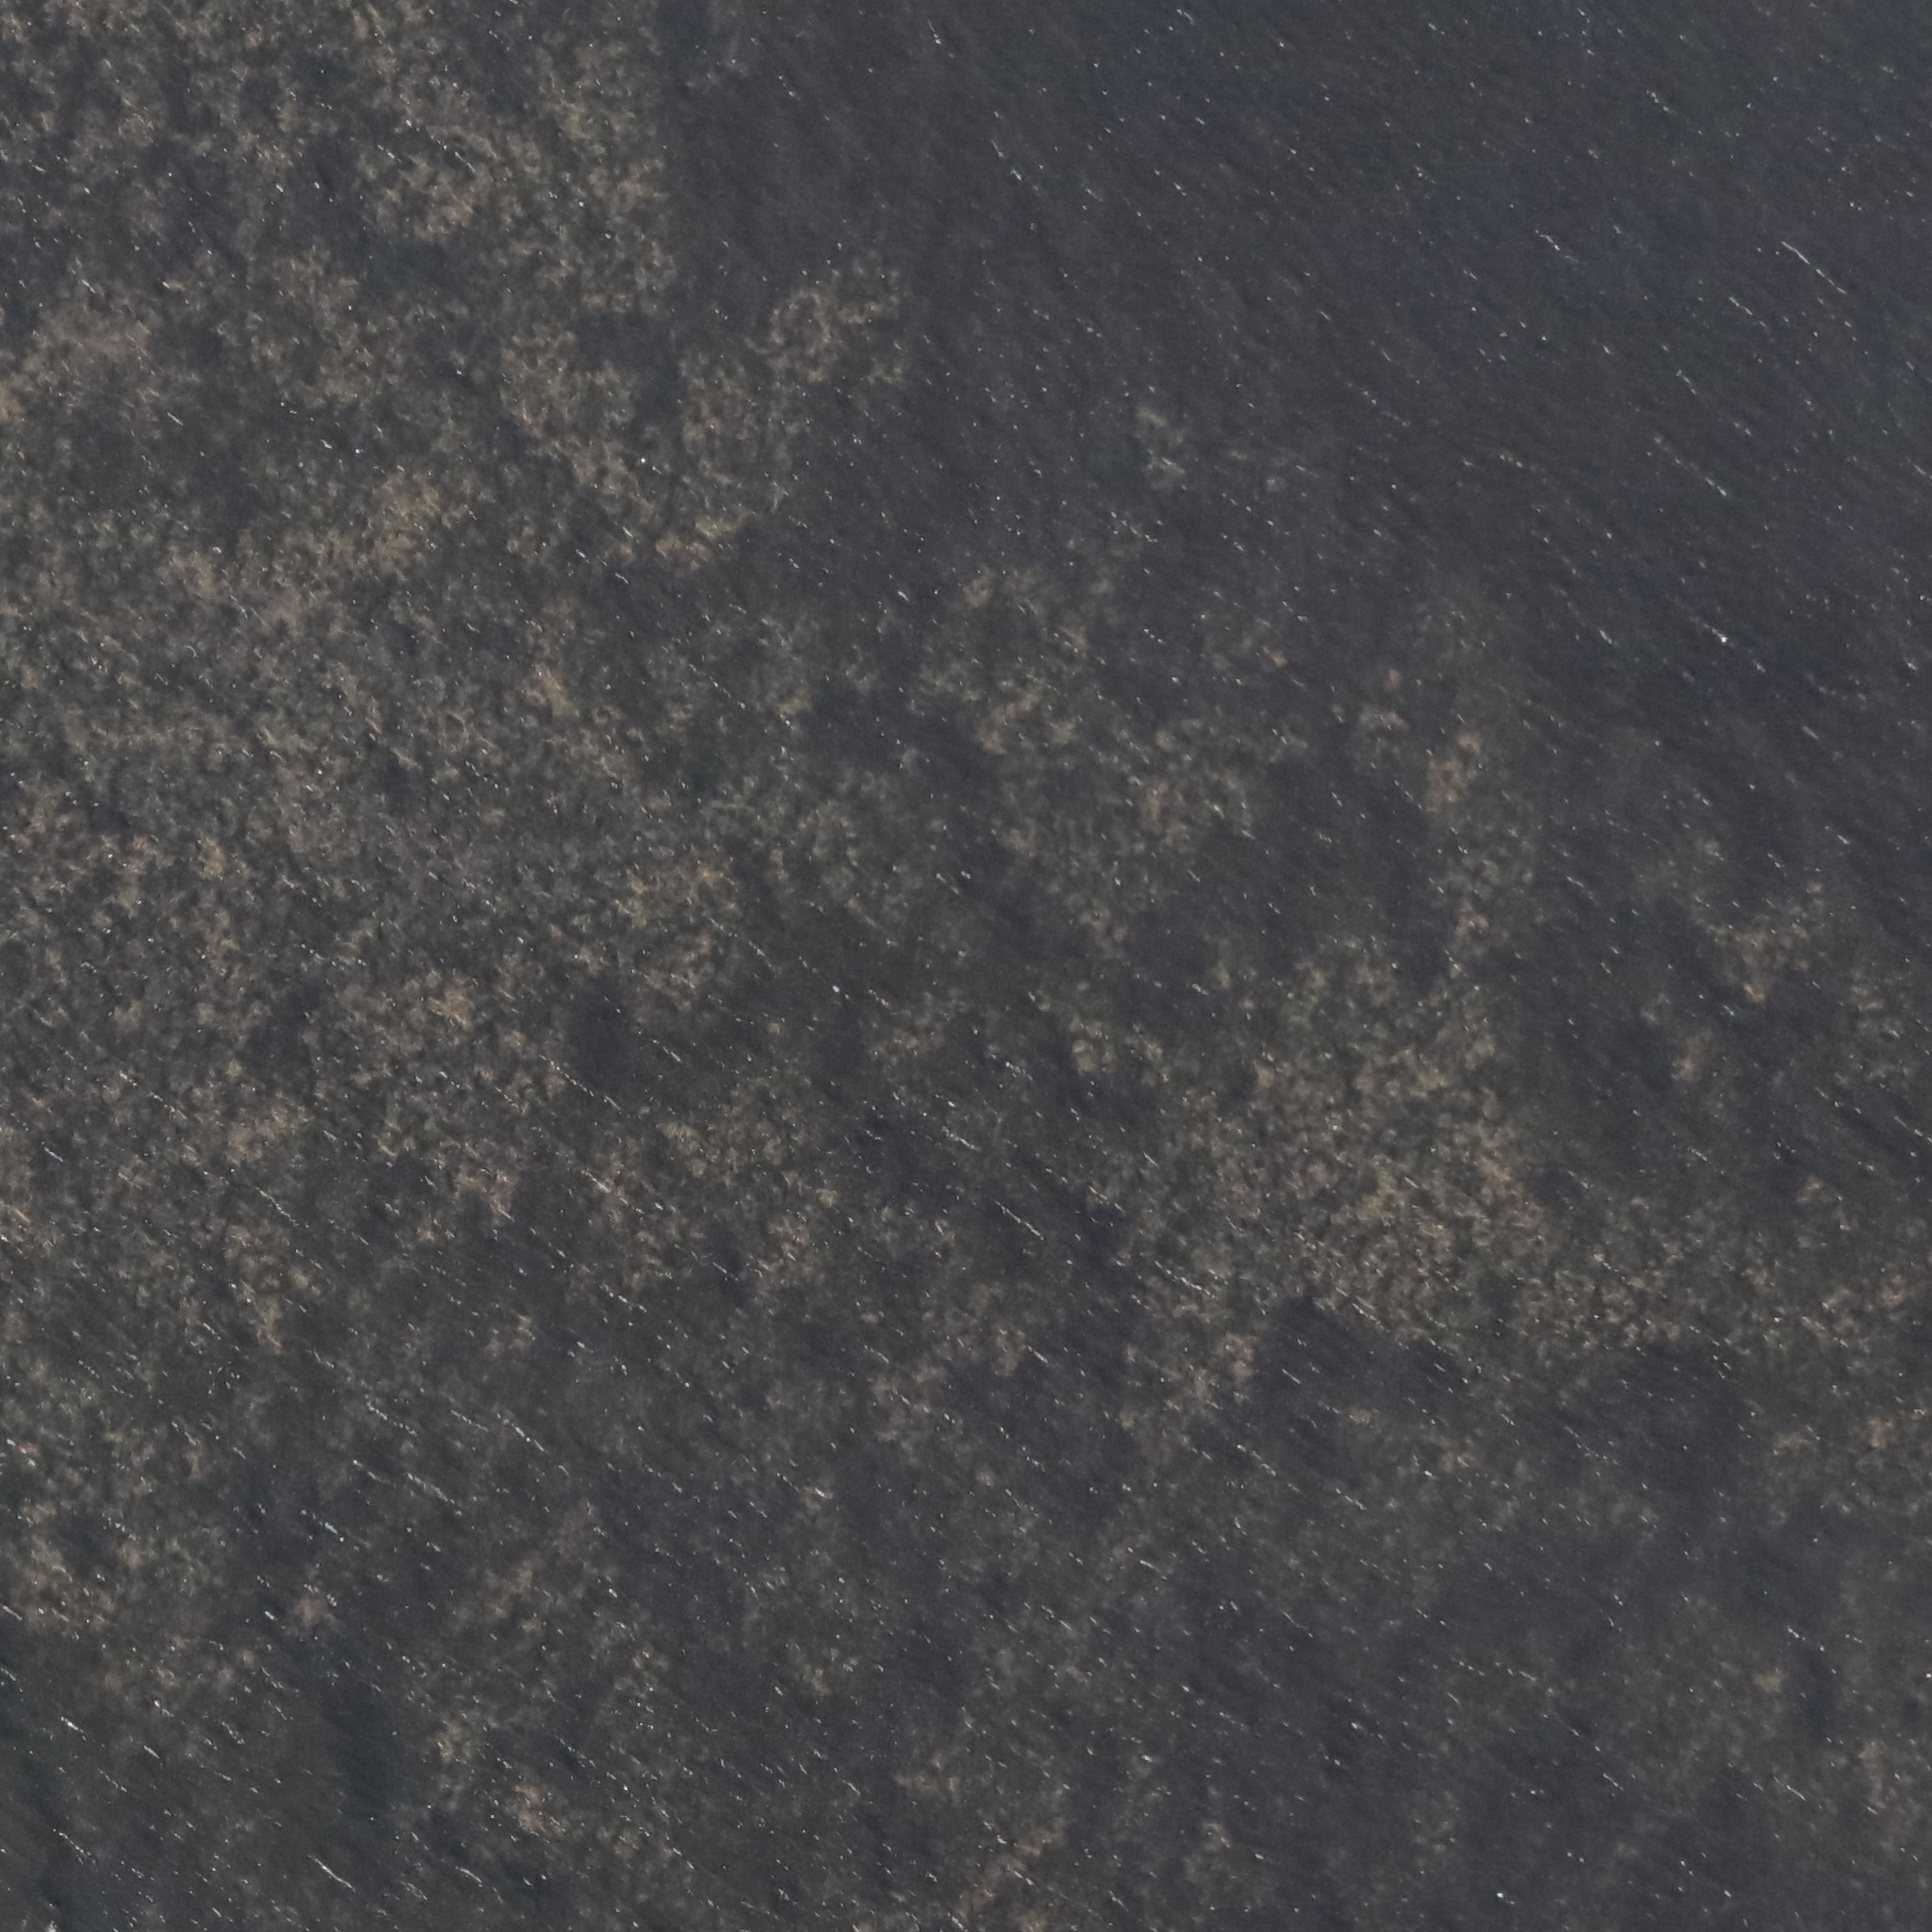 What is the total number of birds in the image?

0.